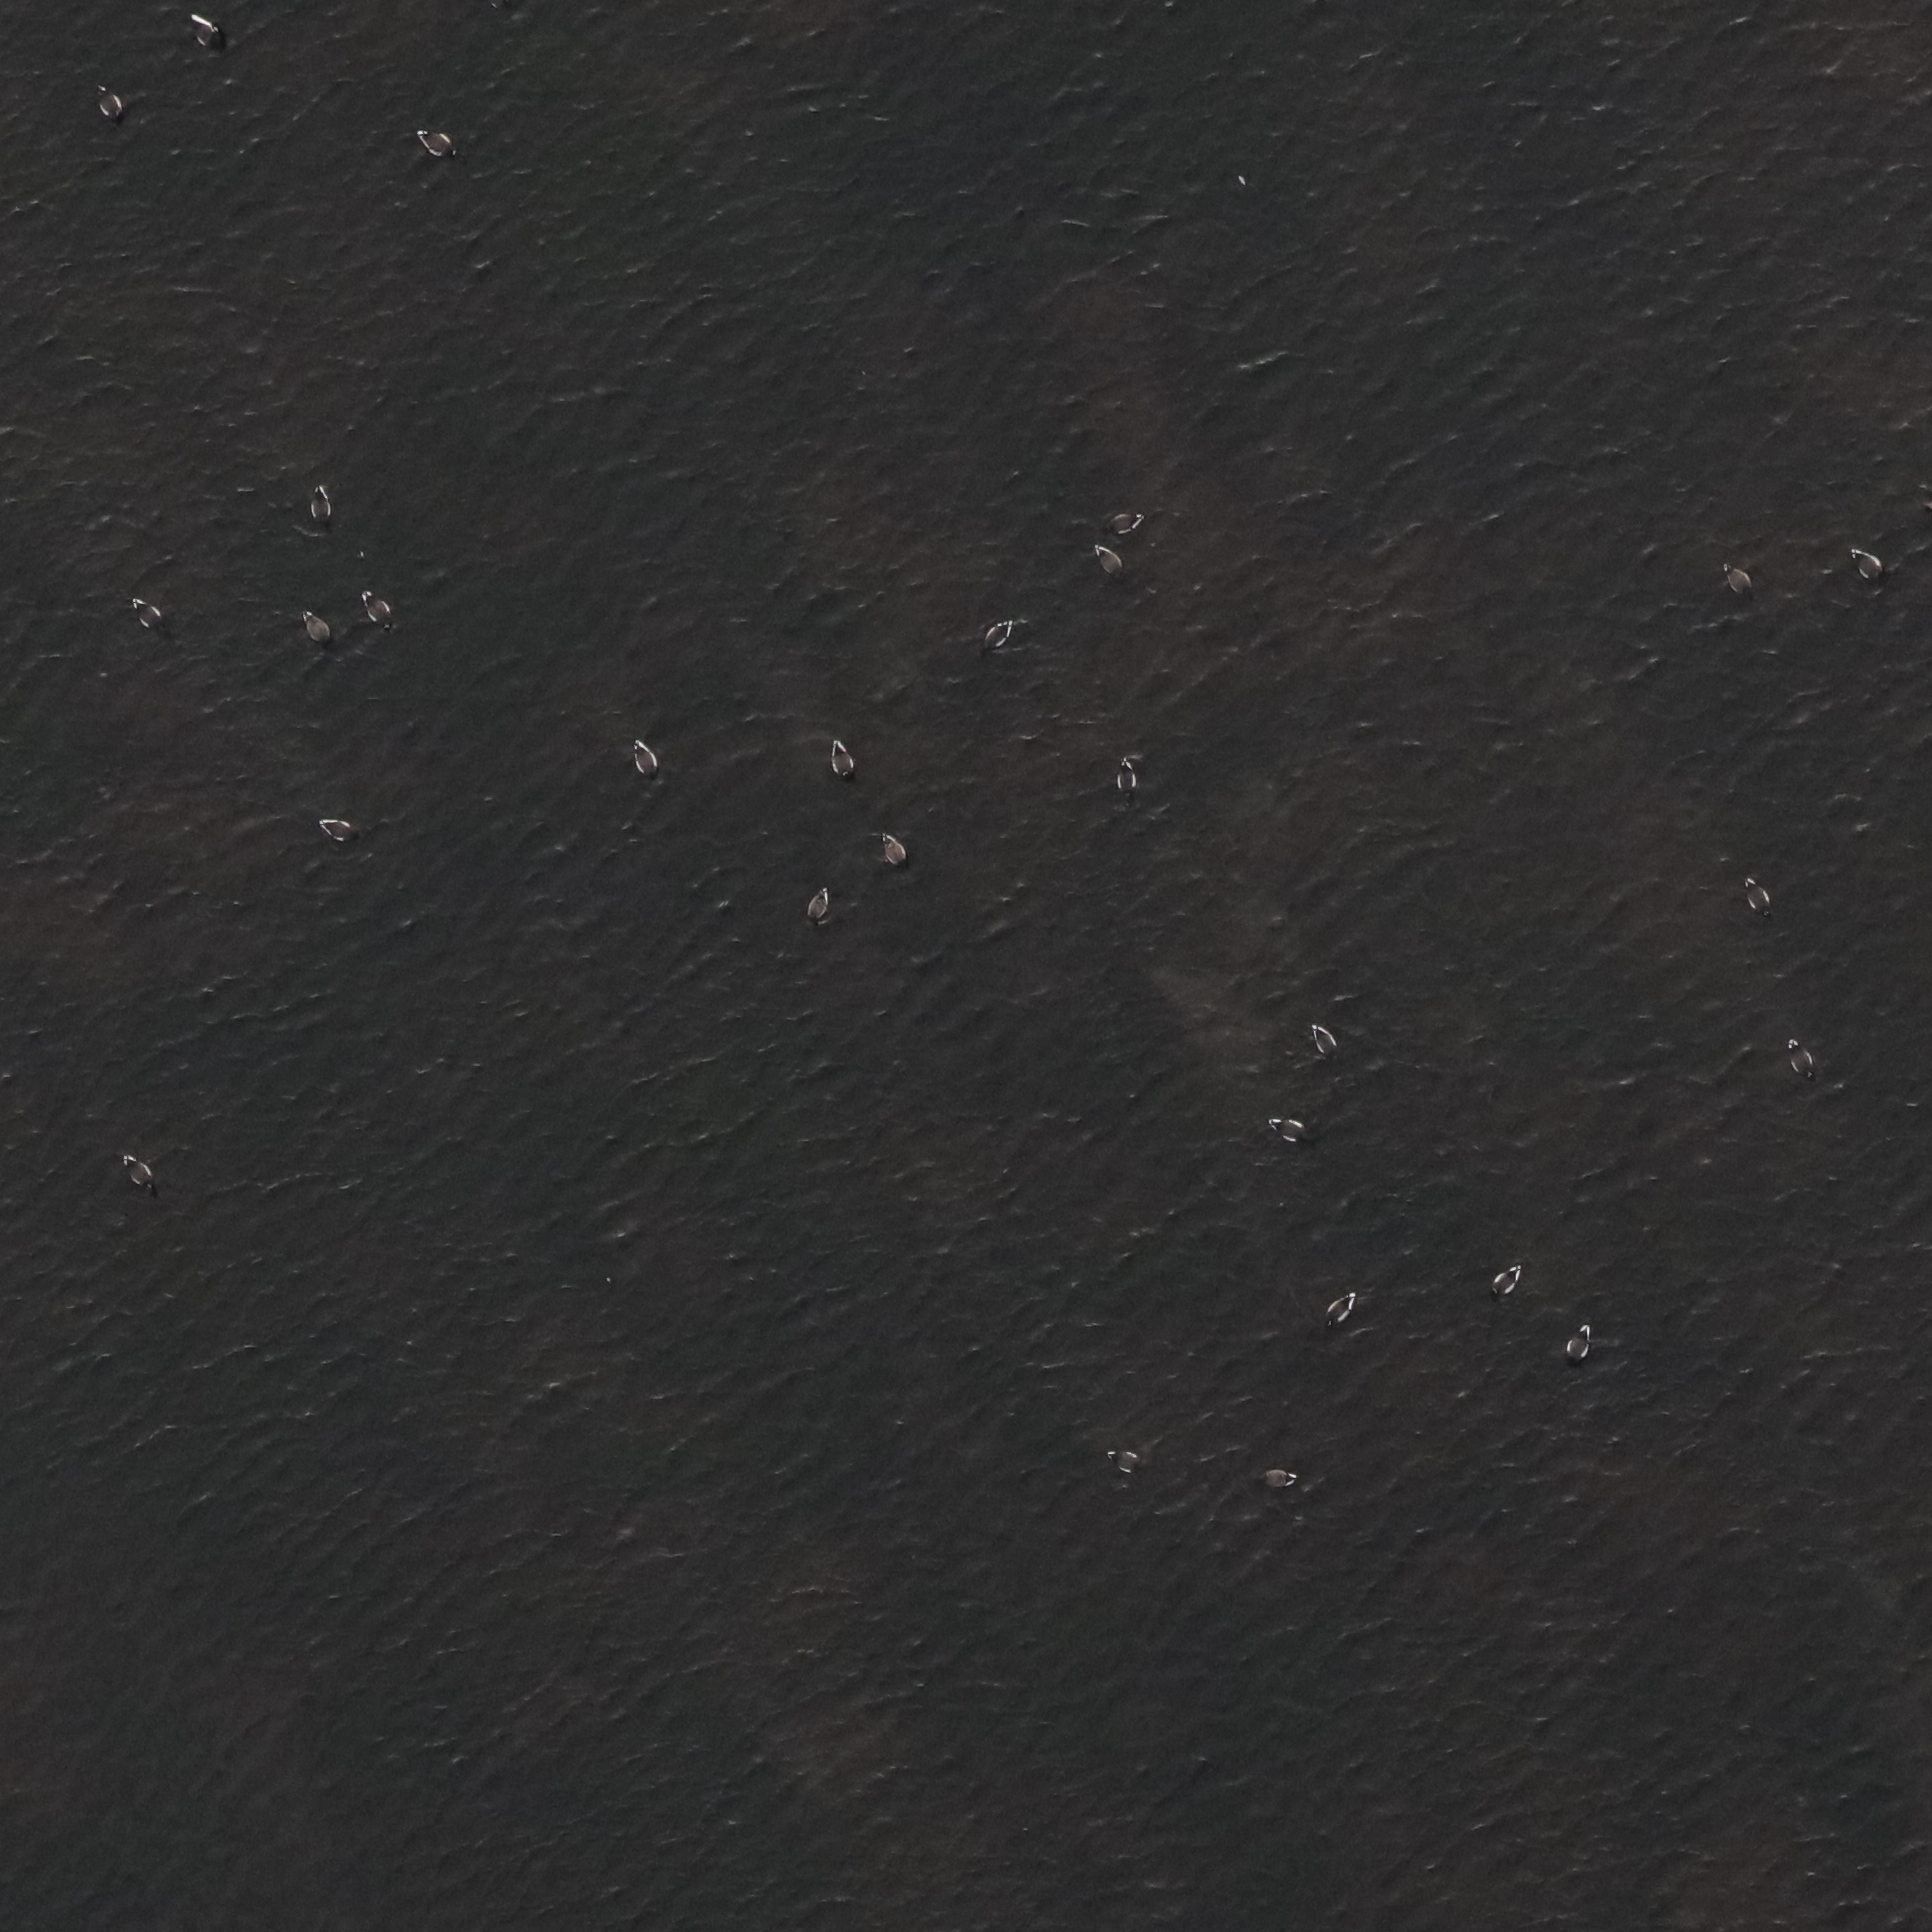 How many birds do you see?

28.